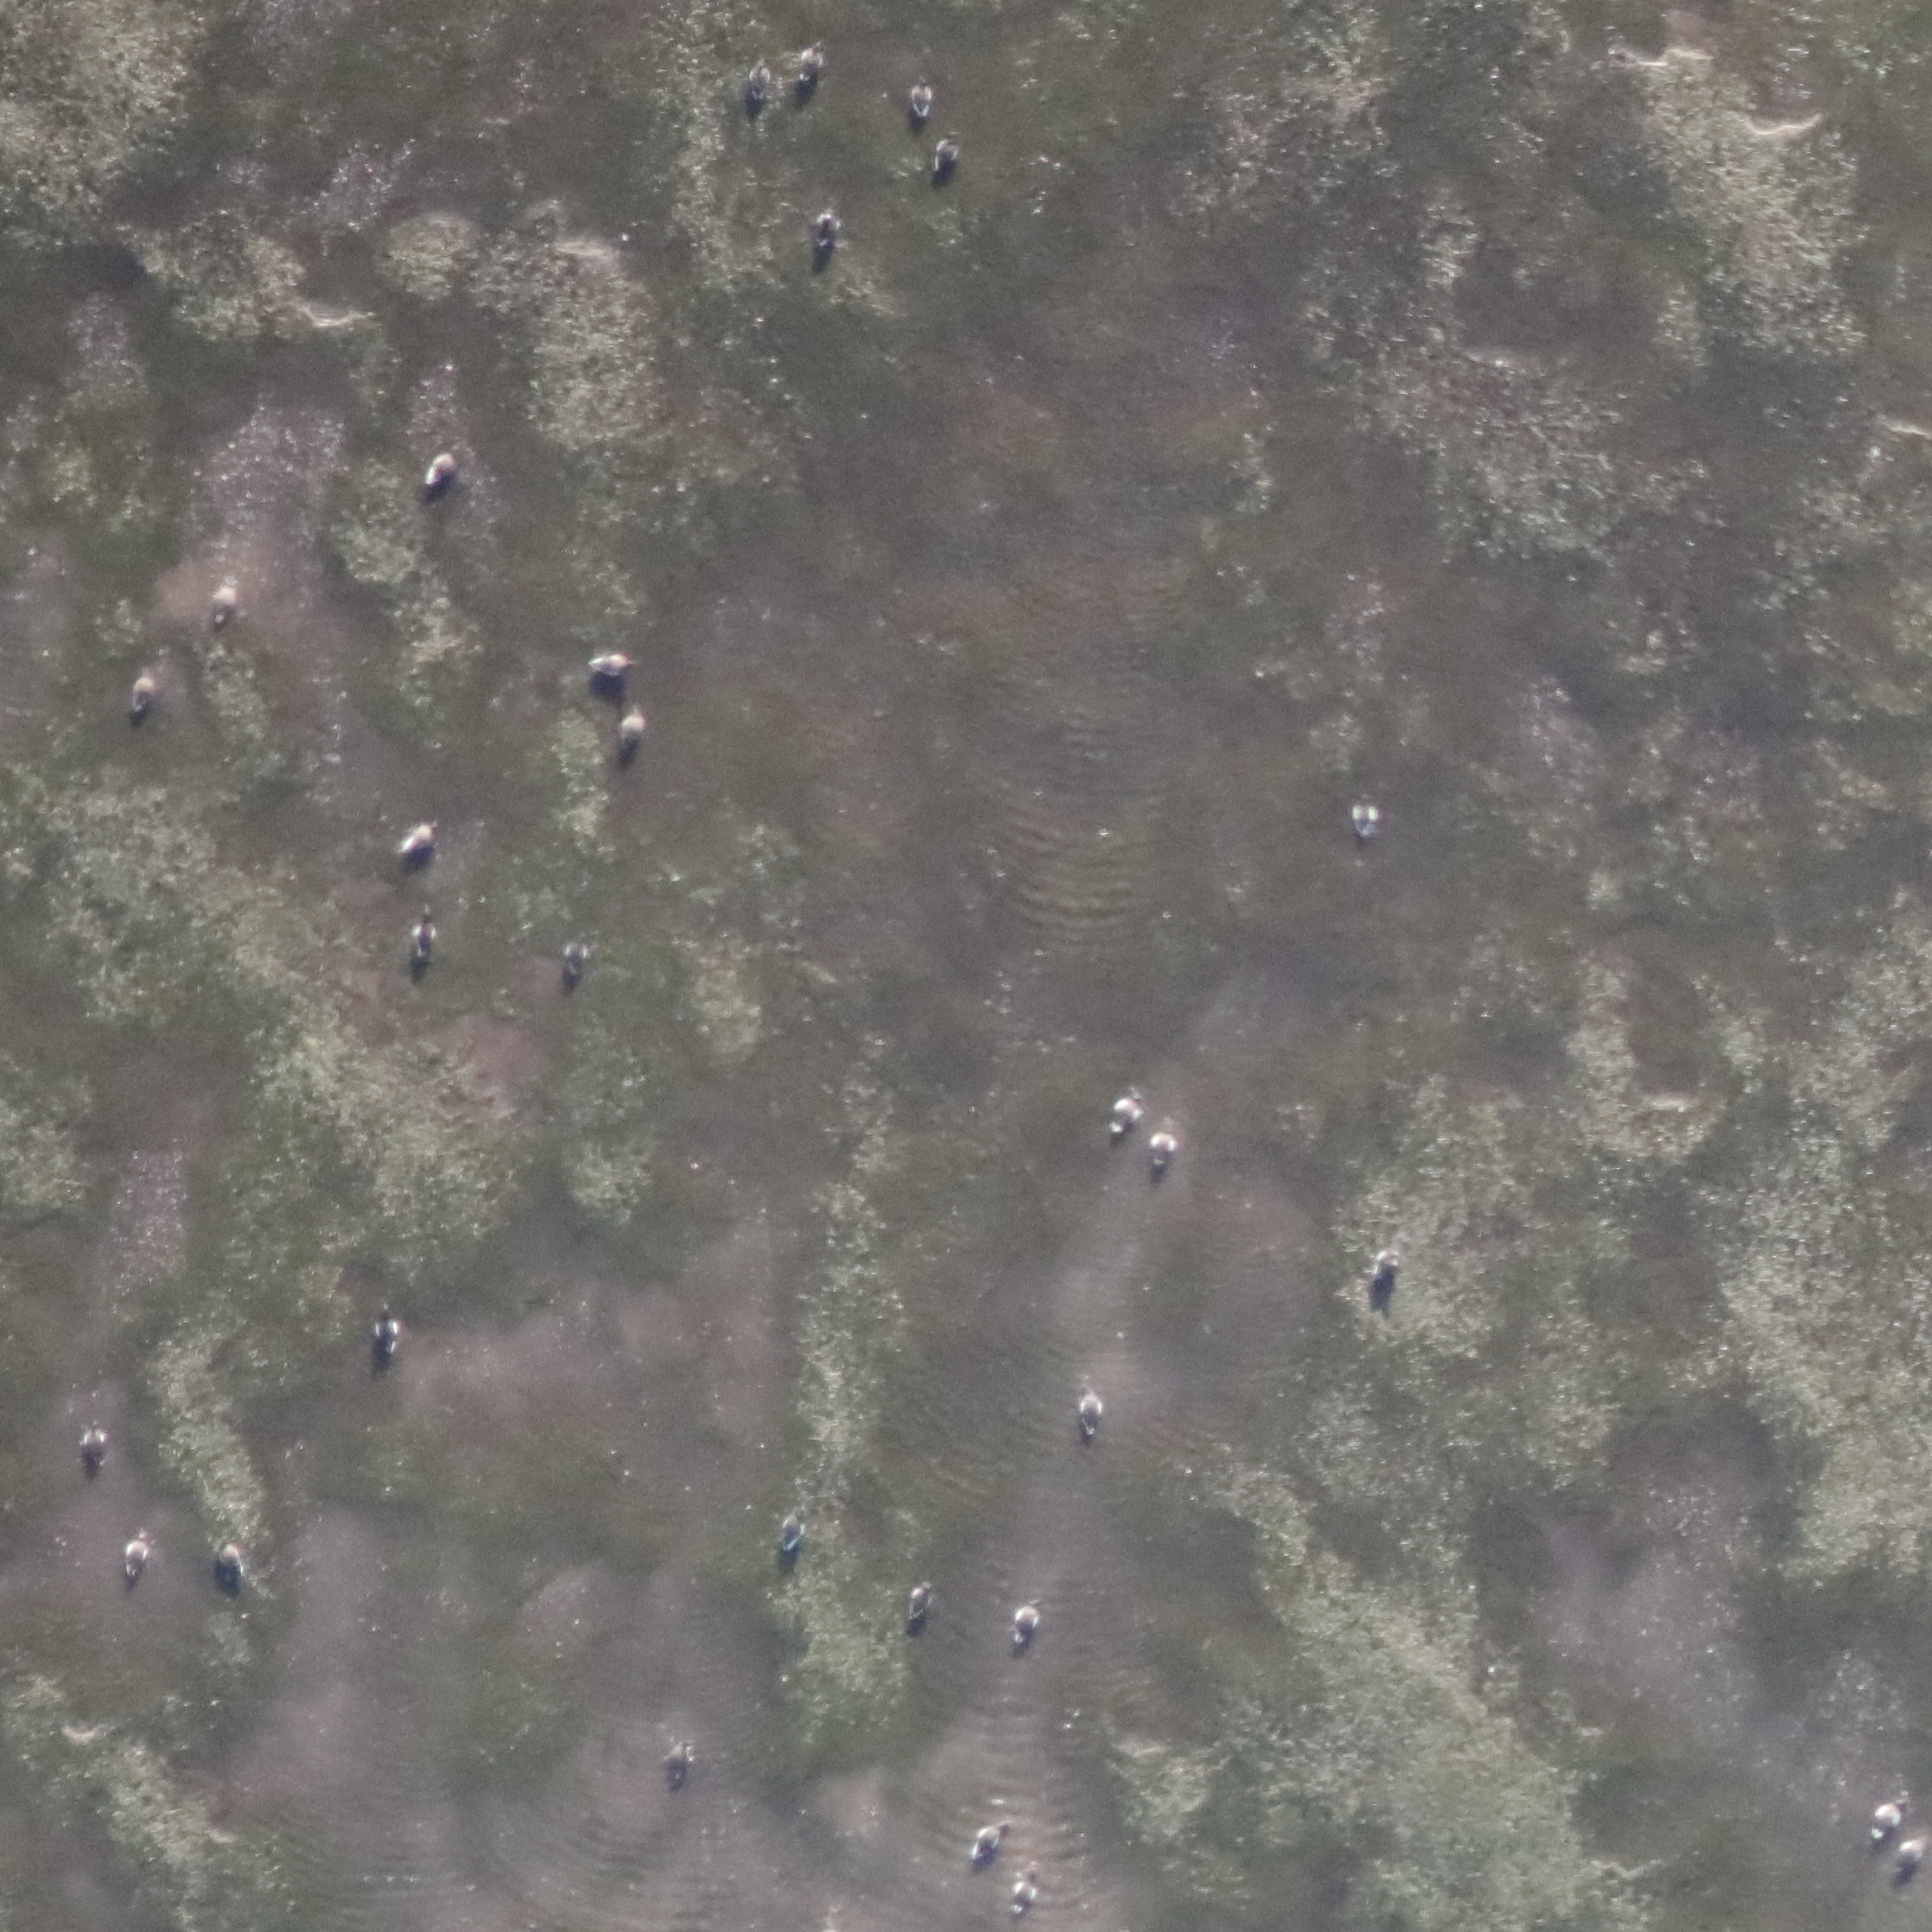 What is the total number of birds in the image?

30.